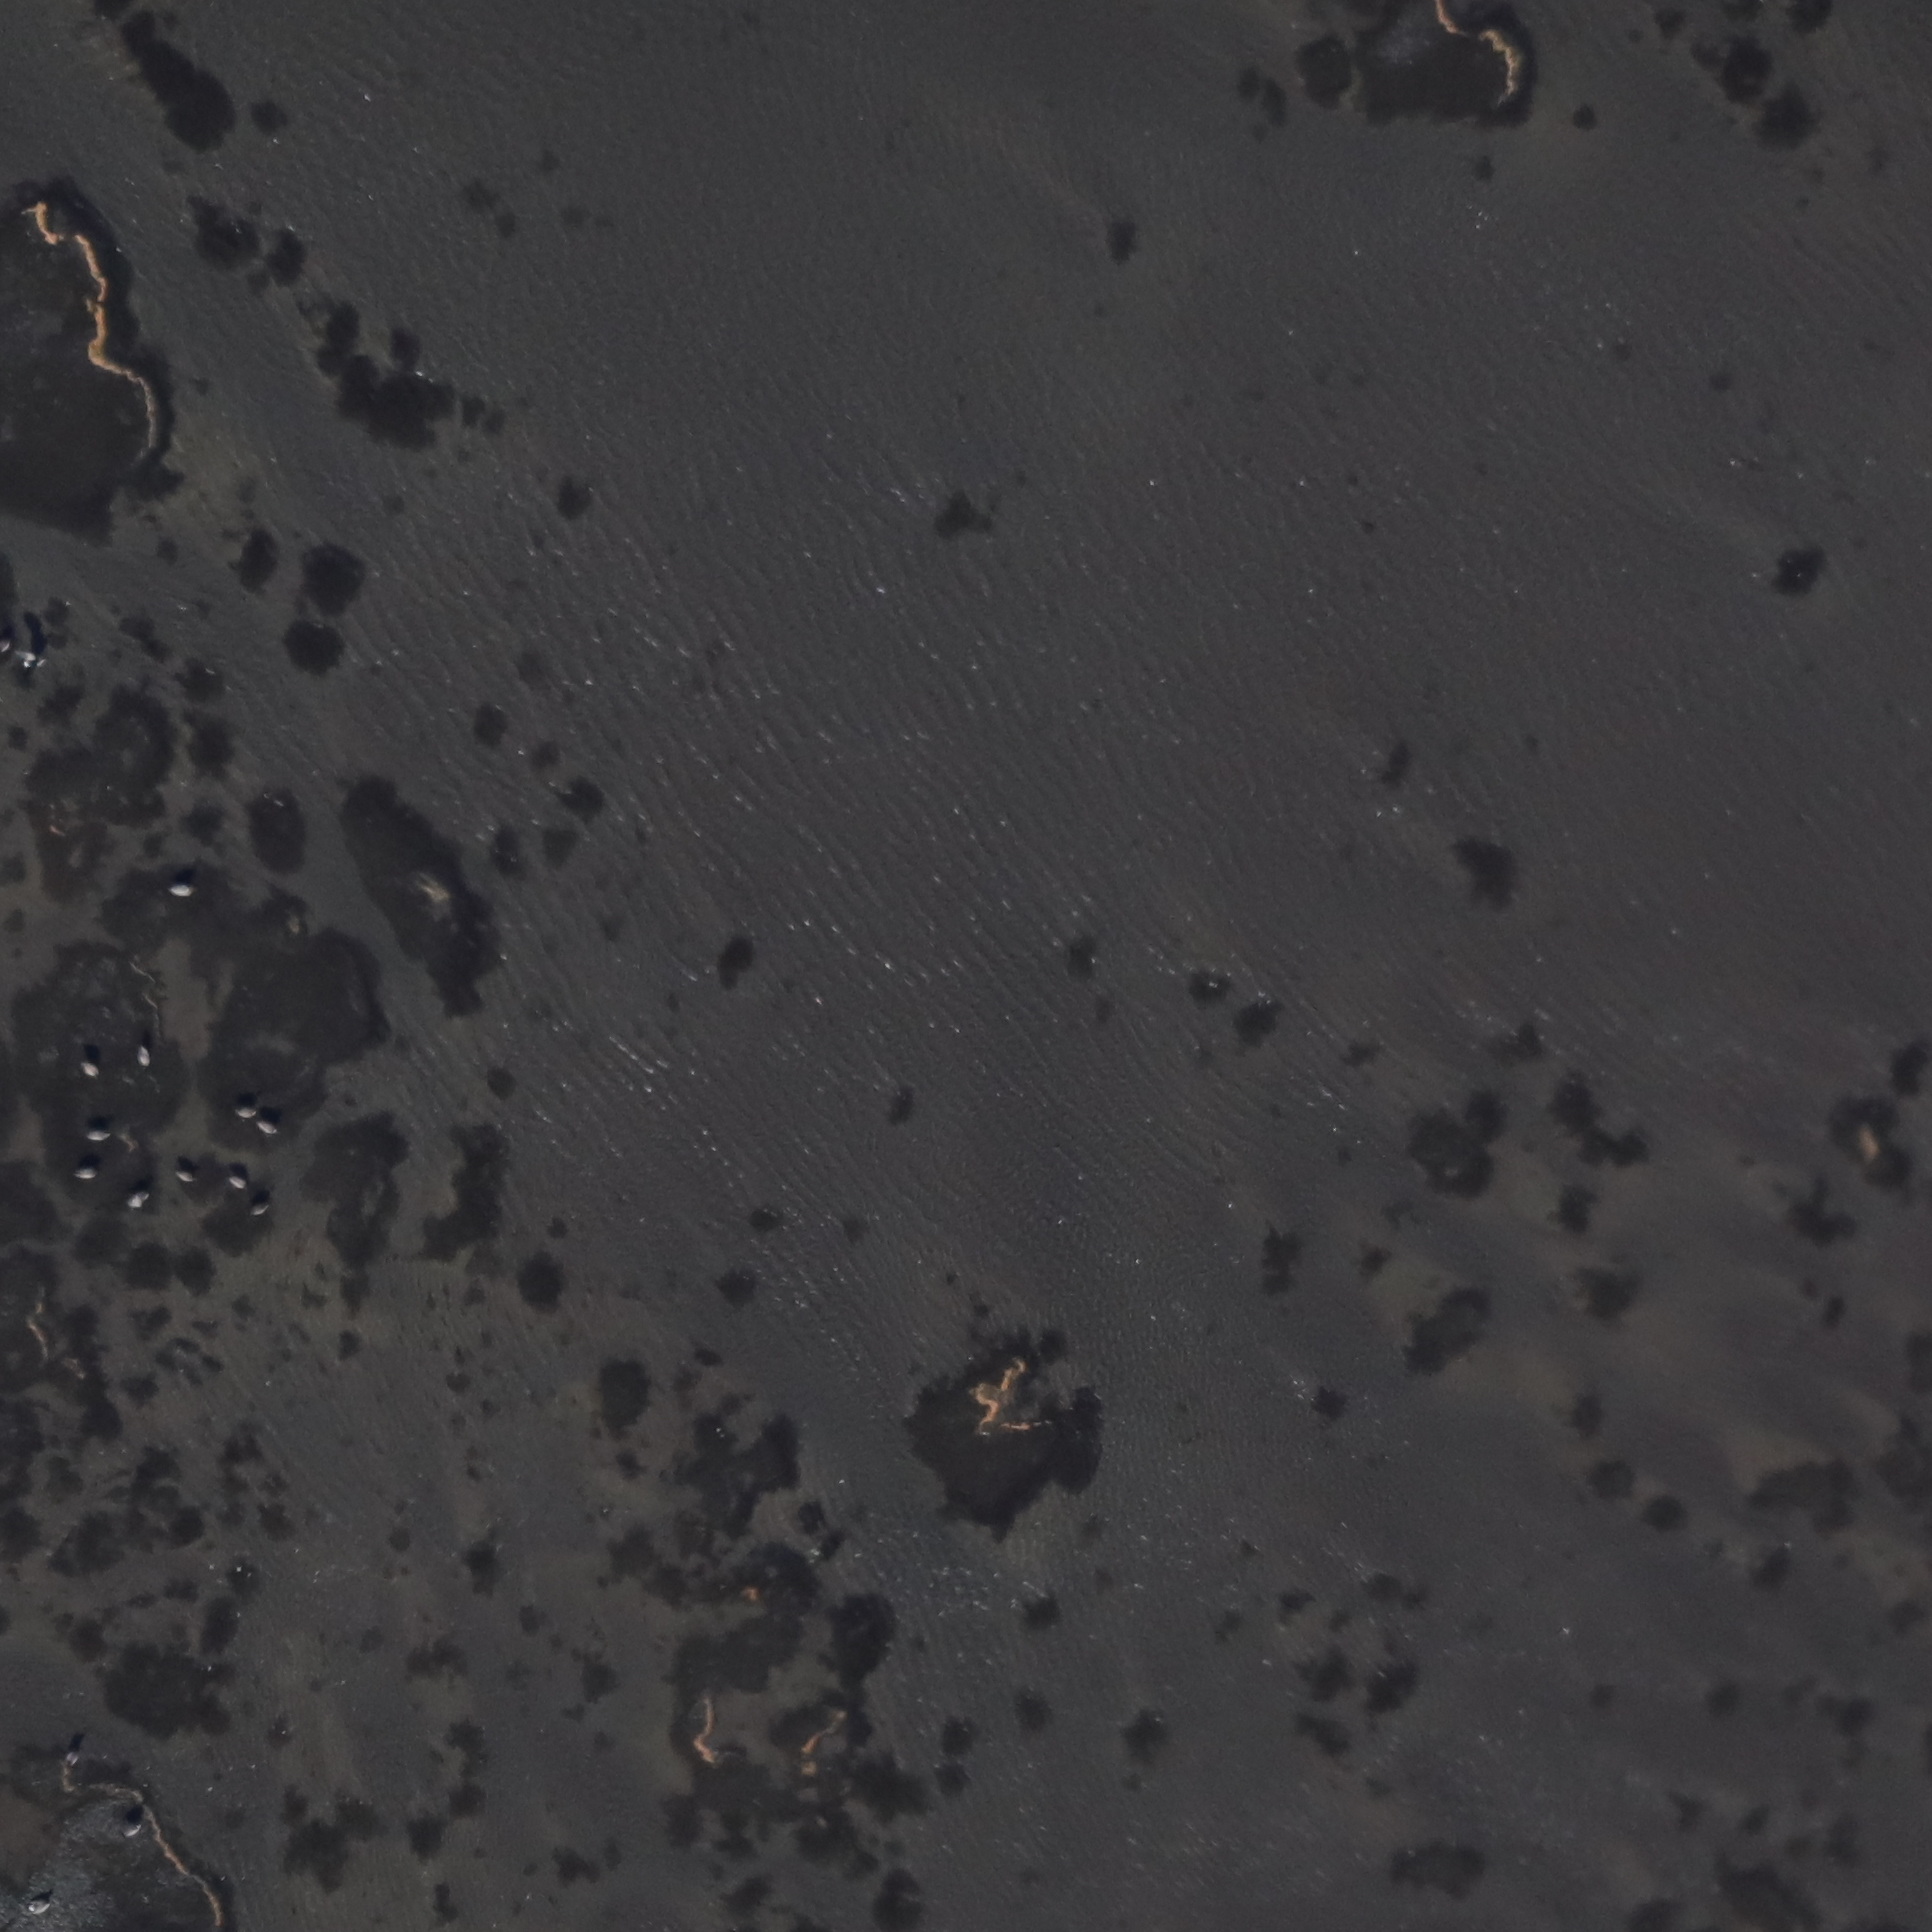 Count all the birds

16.